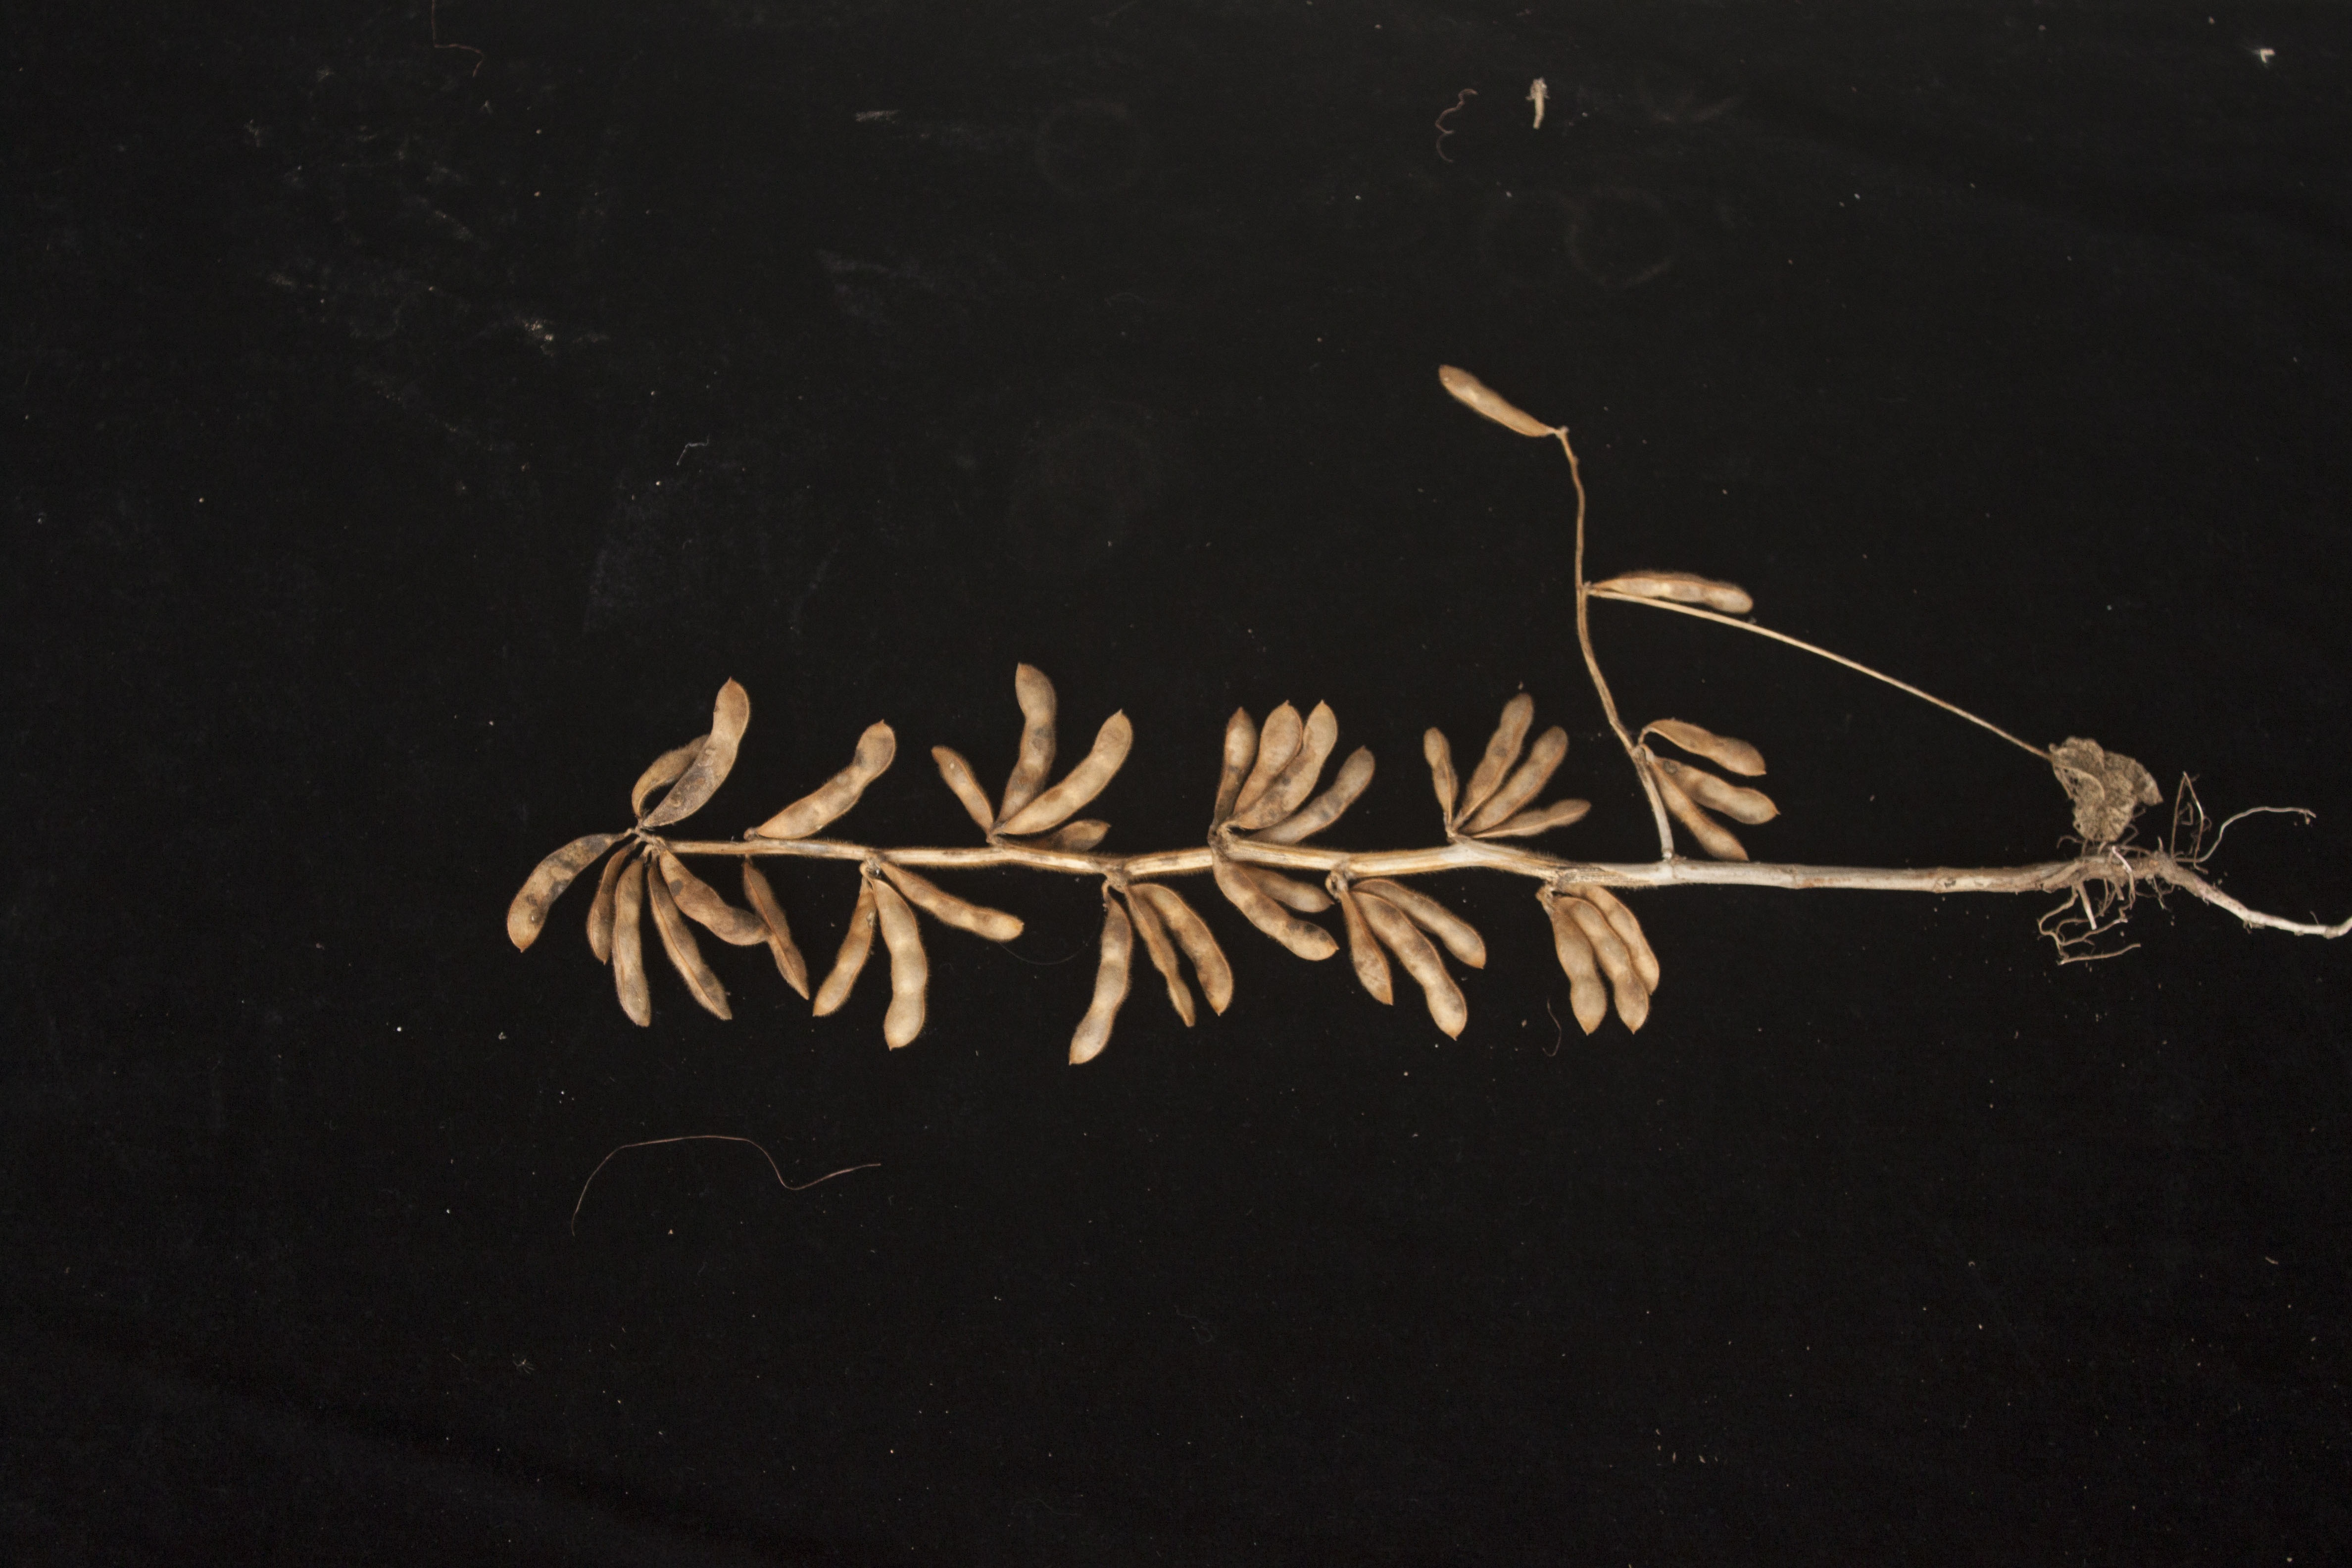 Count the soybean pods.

40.